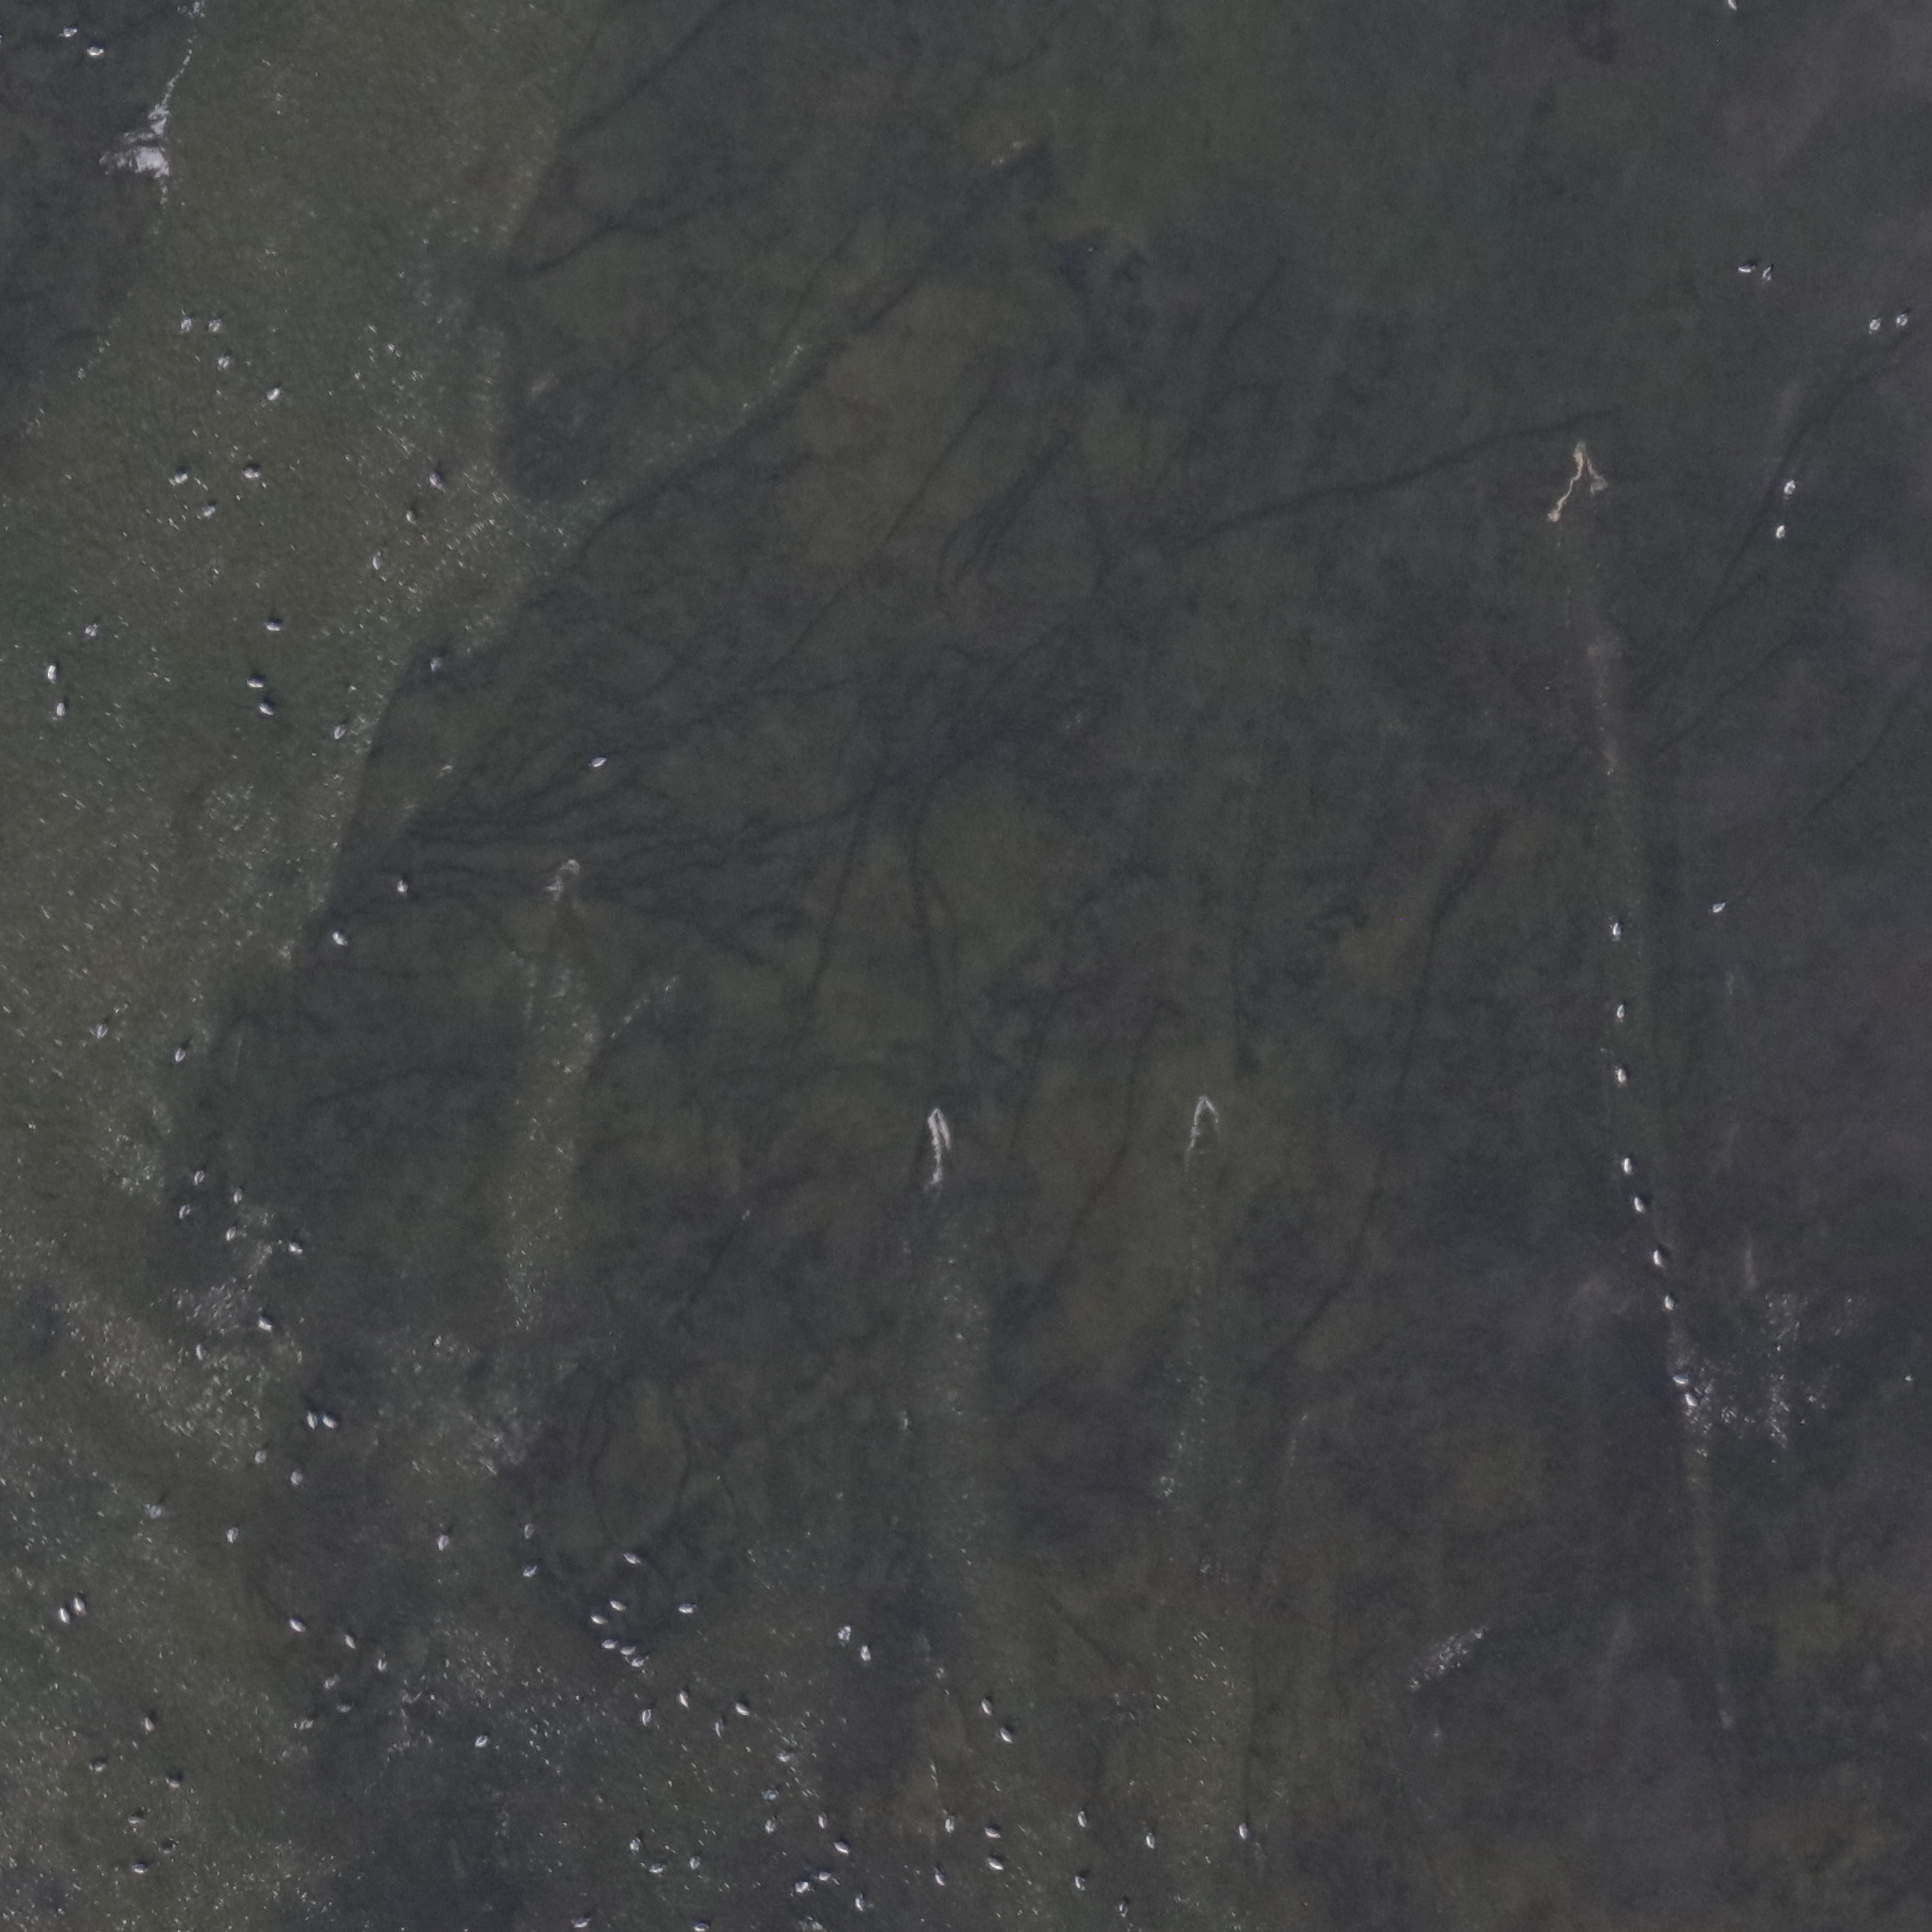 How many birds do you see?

108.